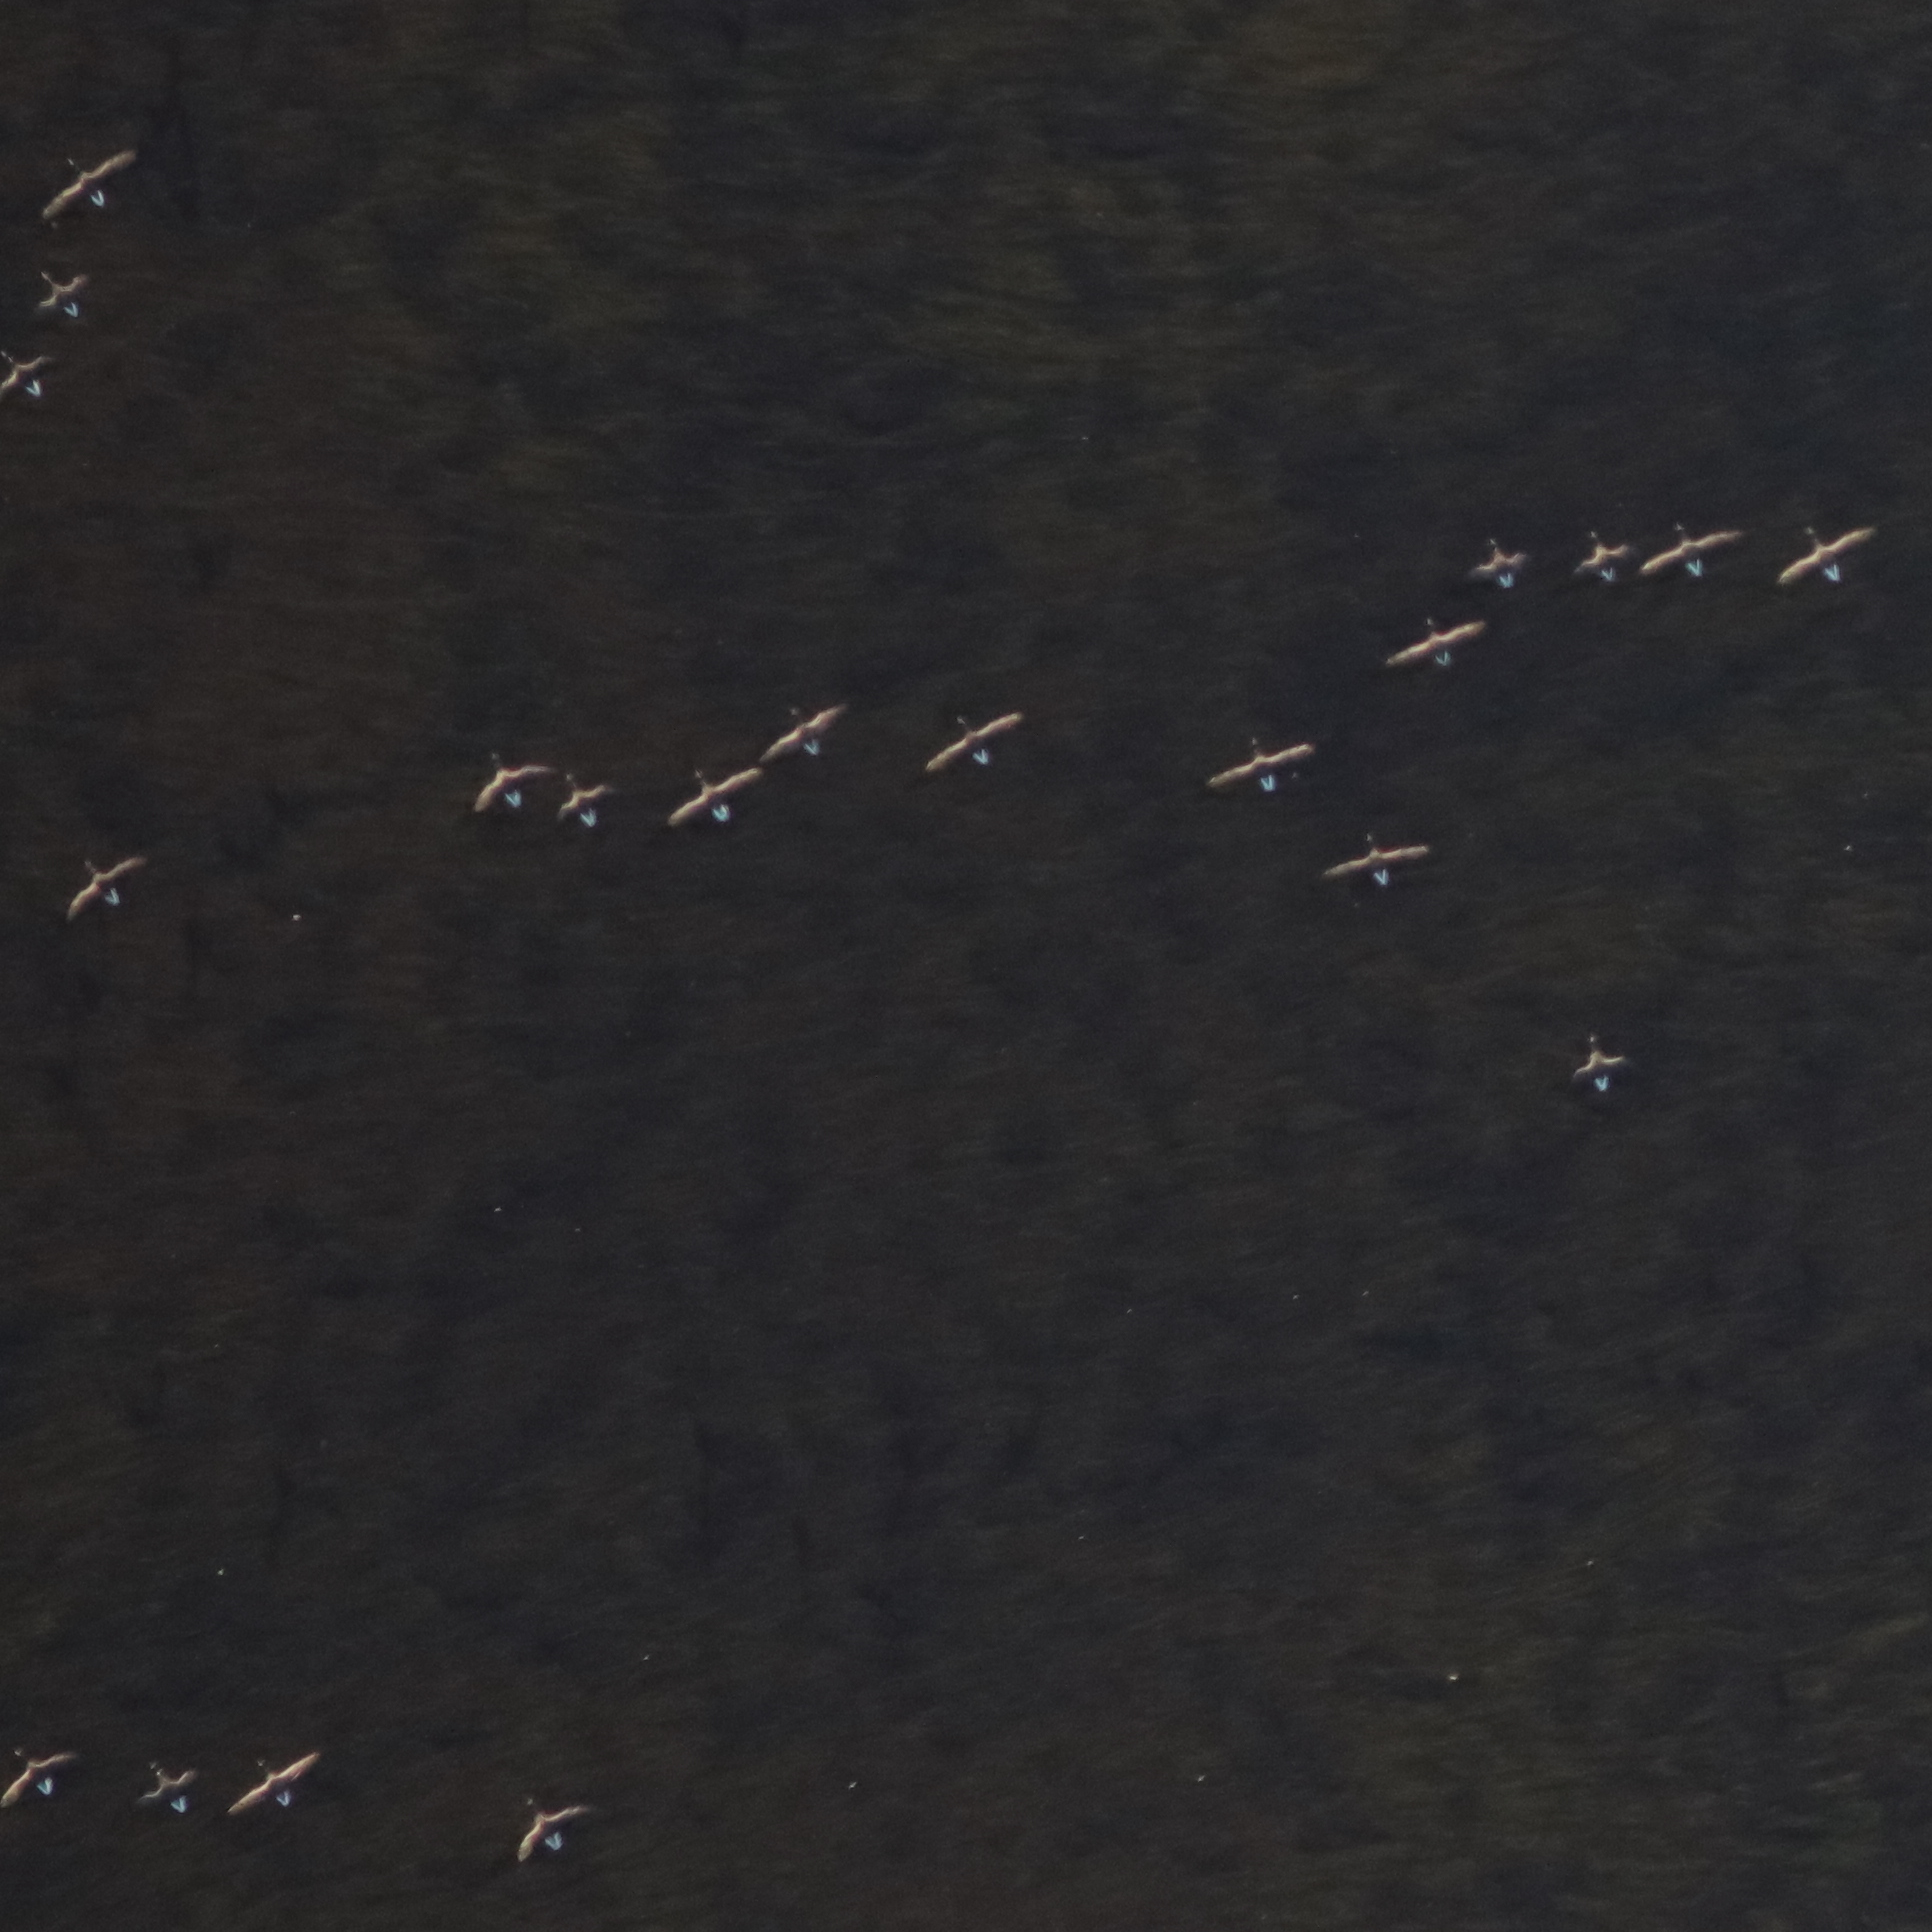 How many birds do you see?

21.